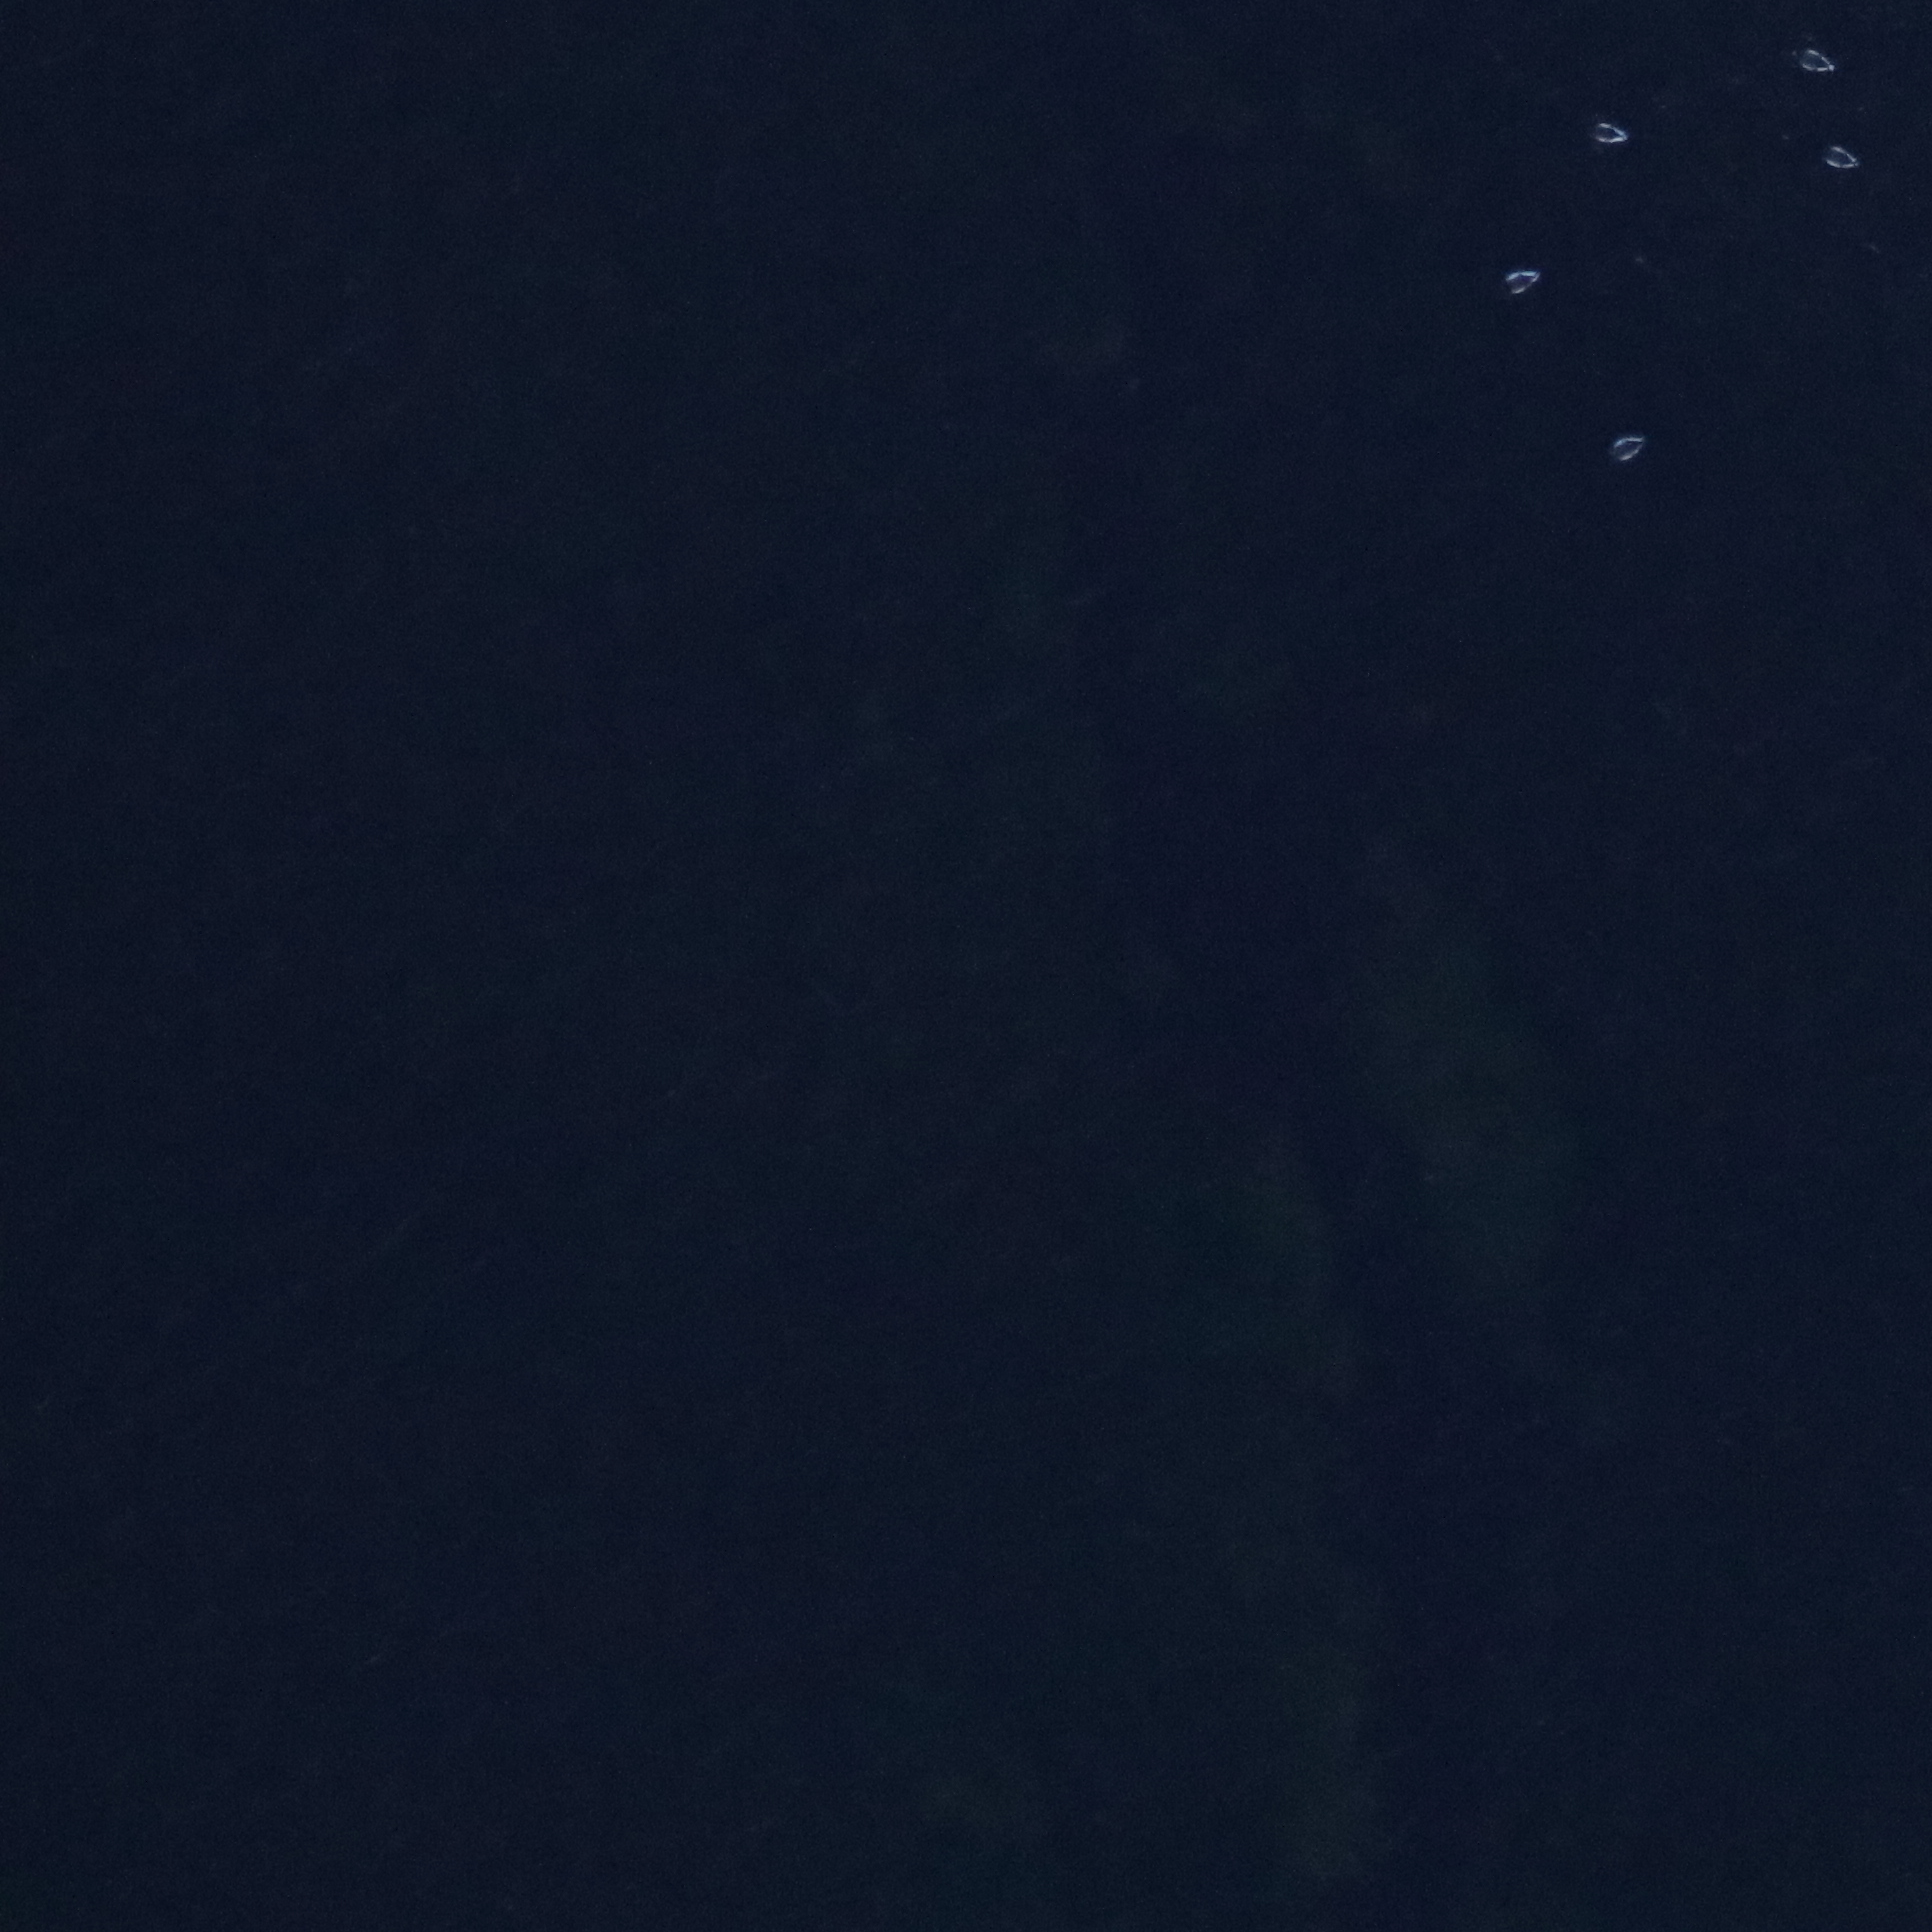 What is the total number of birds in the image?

5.